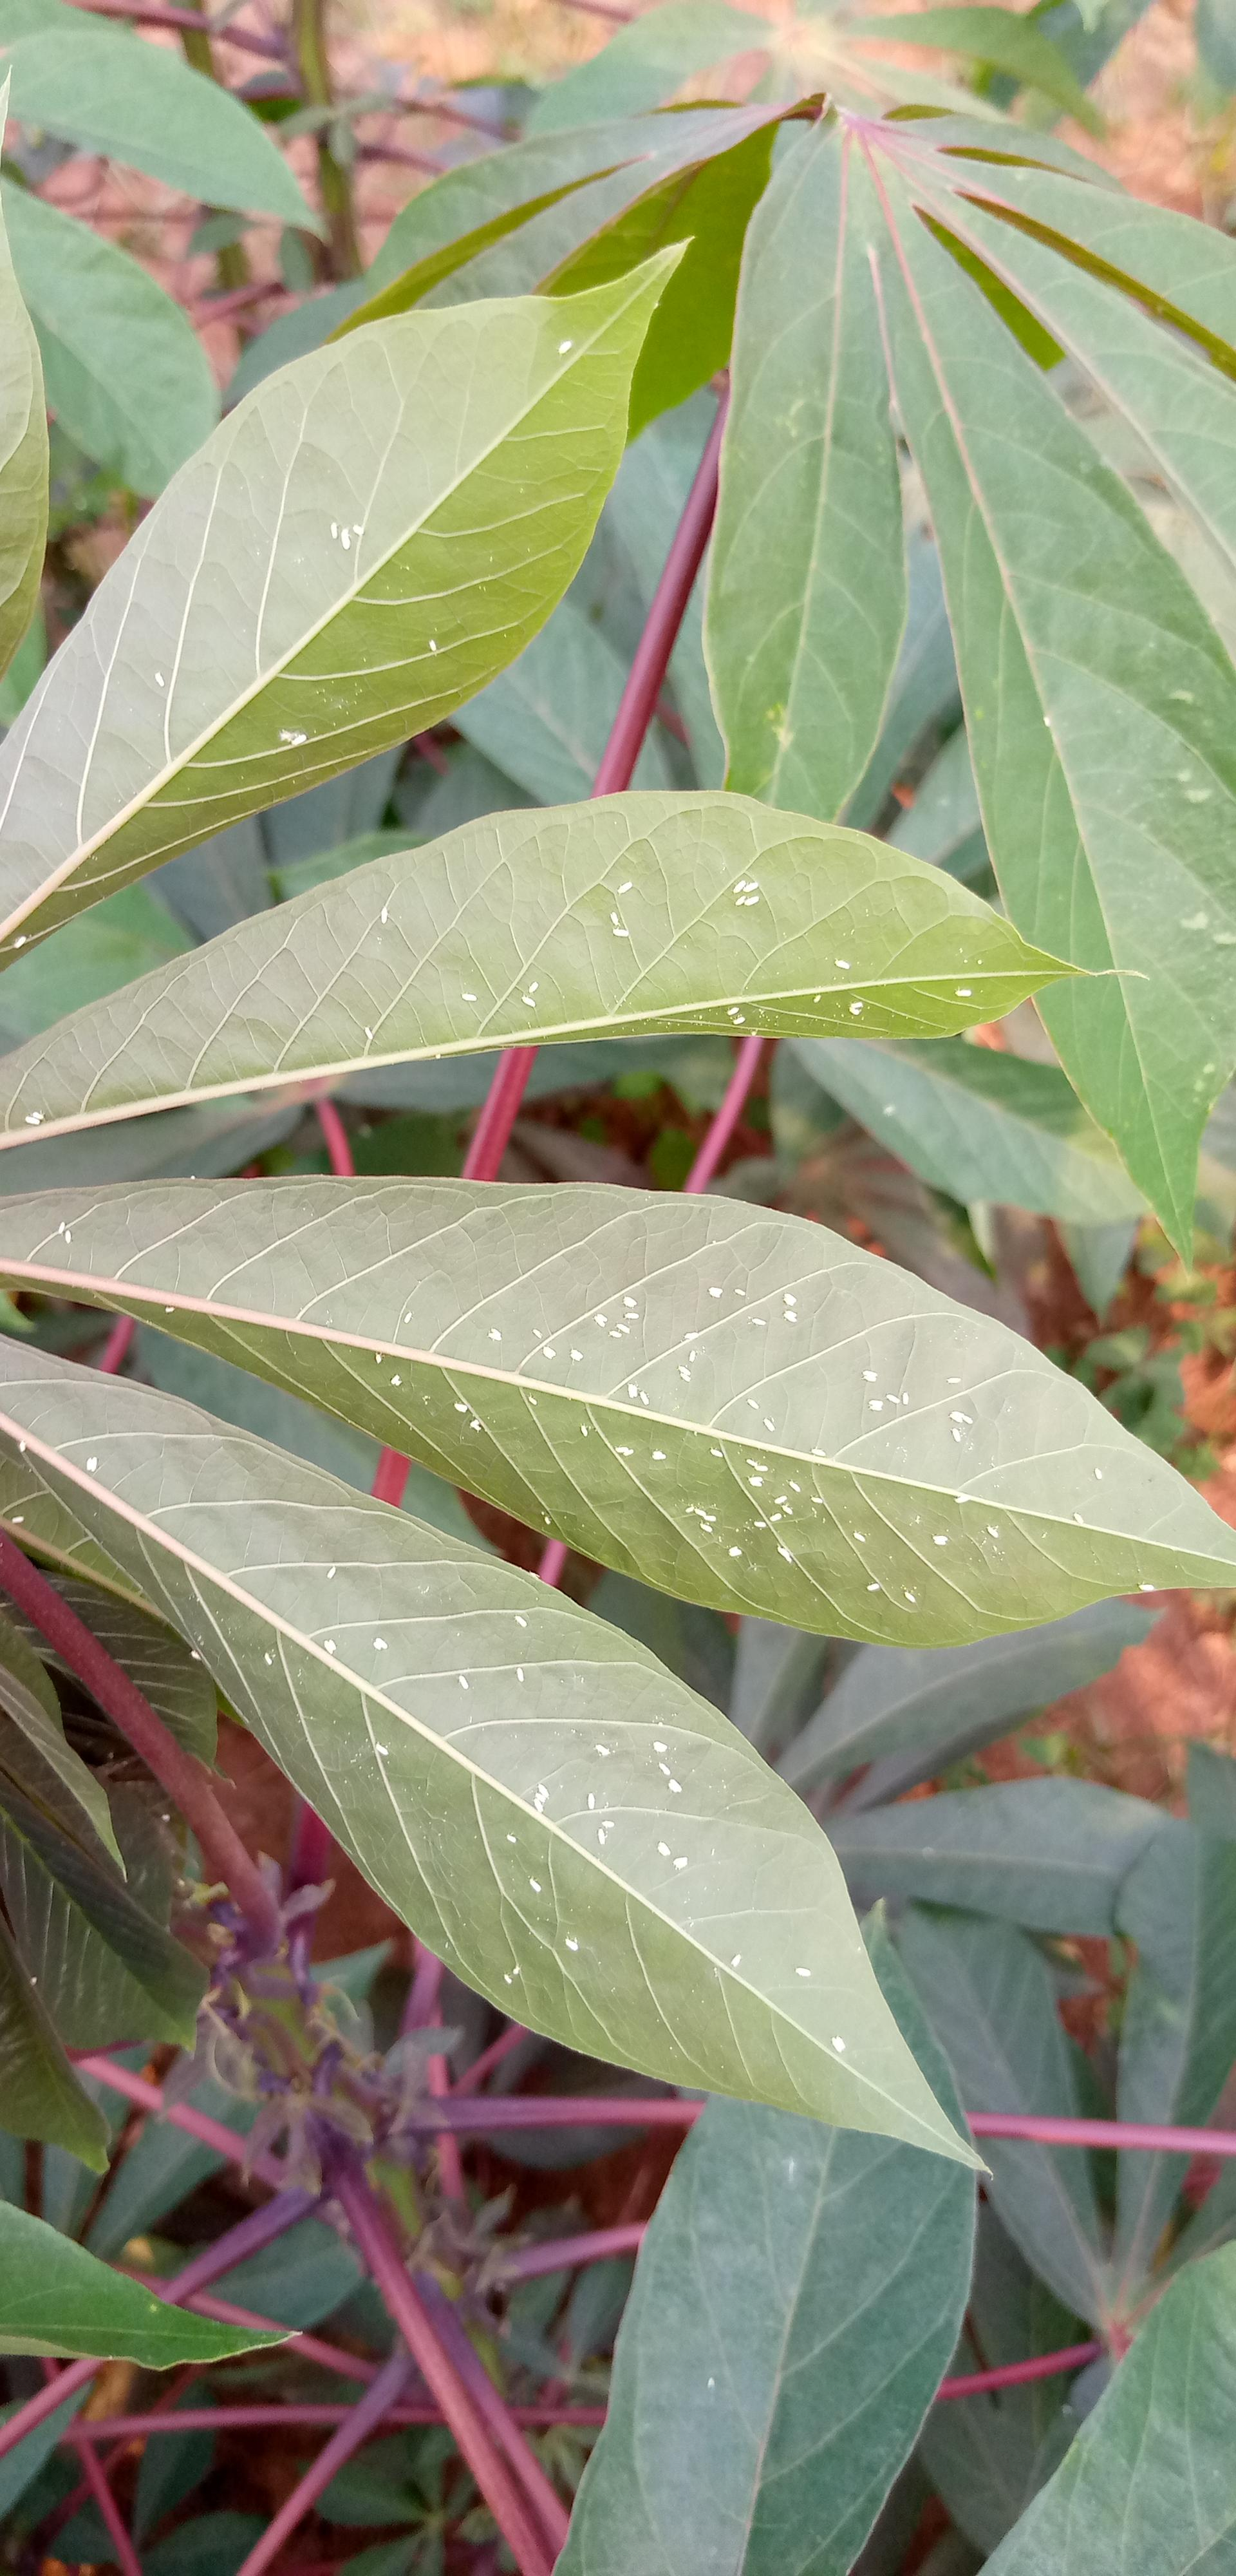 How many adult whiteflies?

162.